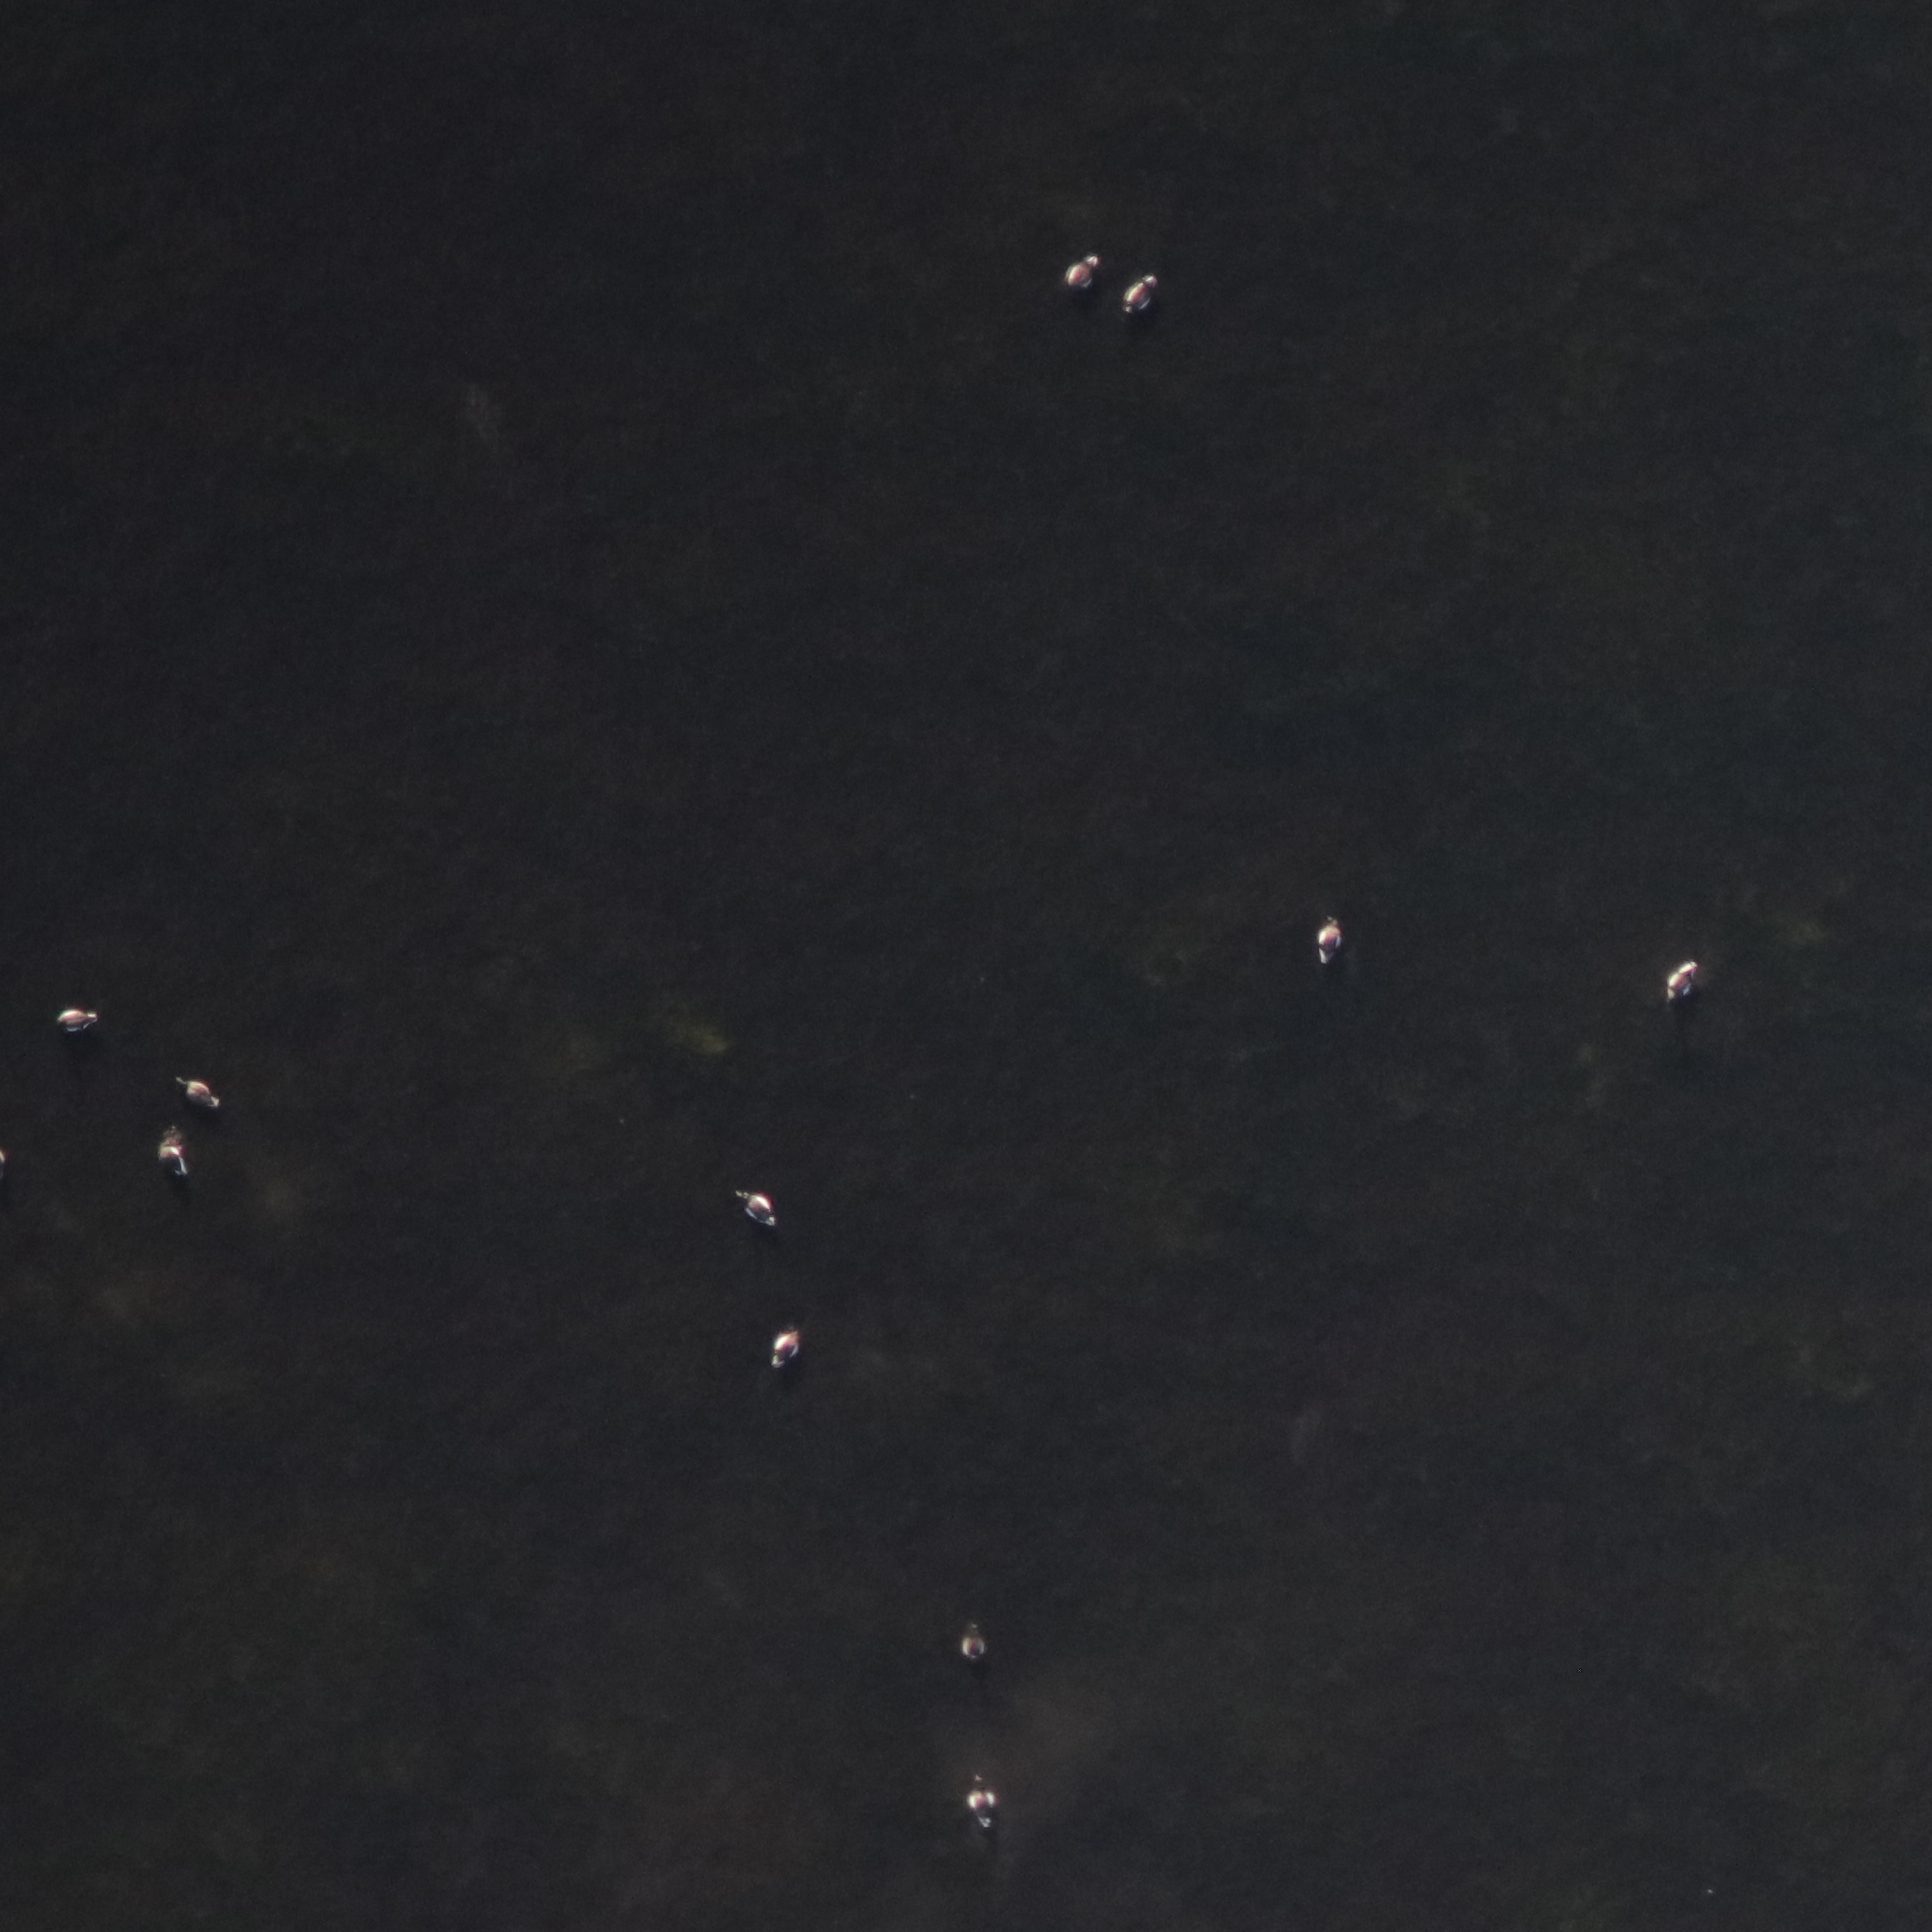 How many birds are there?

11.